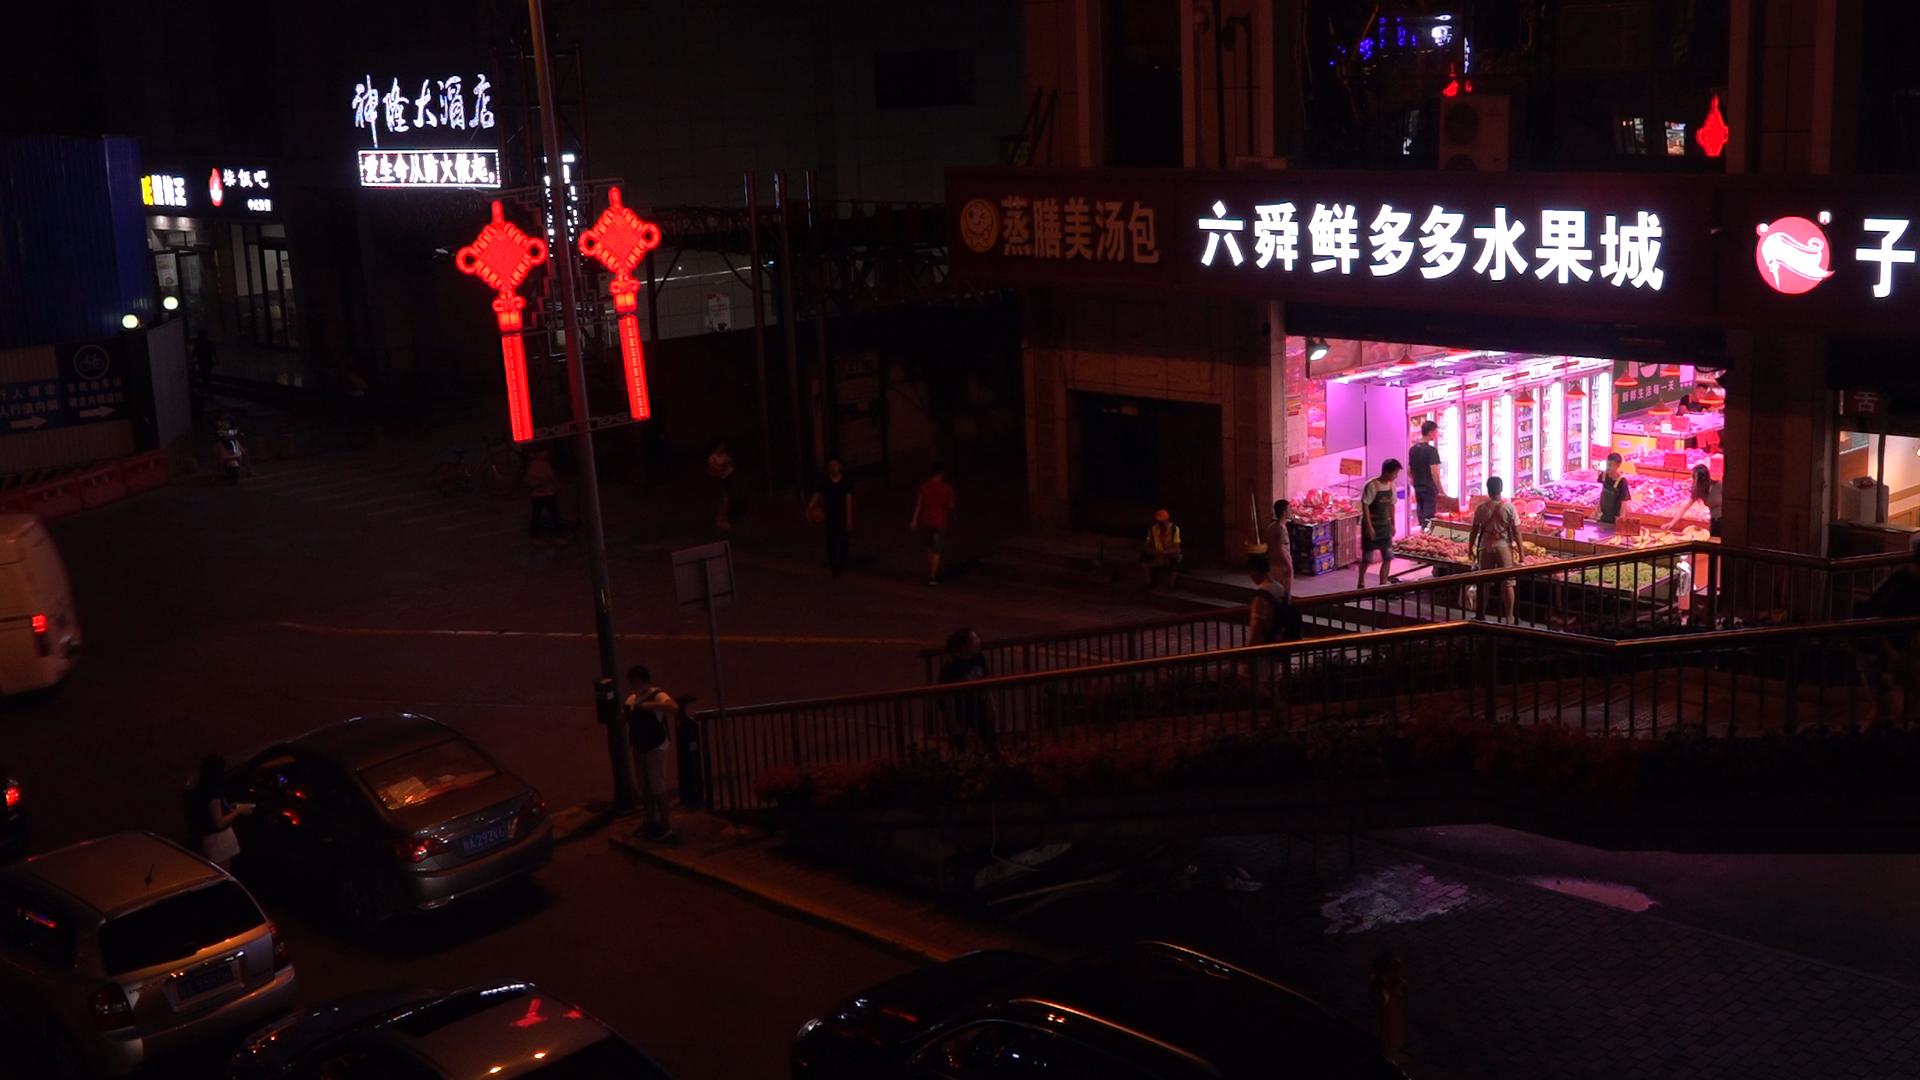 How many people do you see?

15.